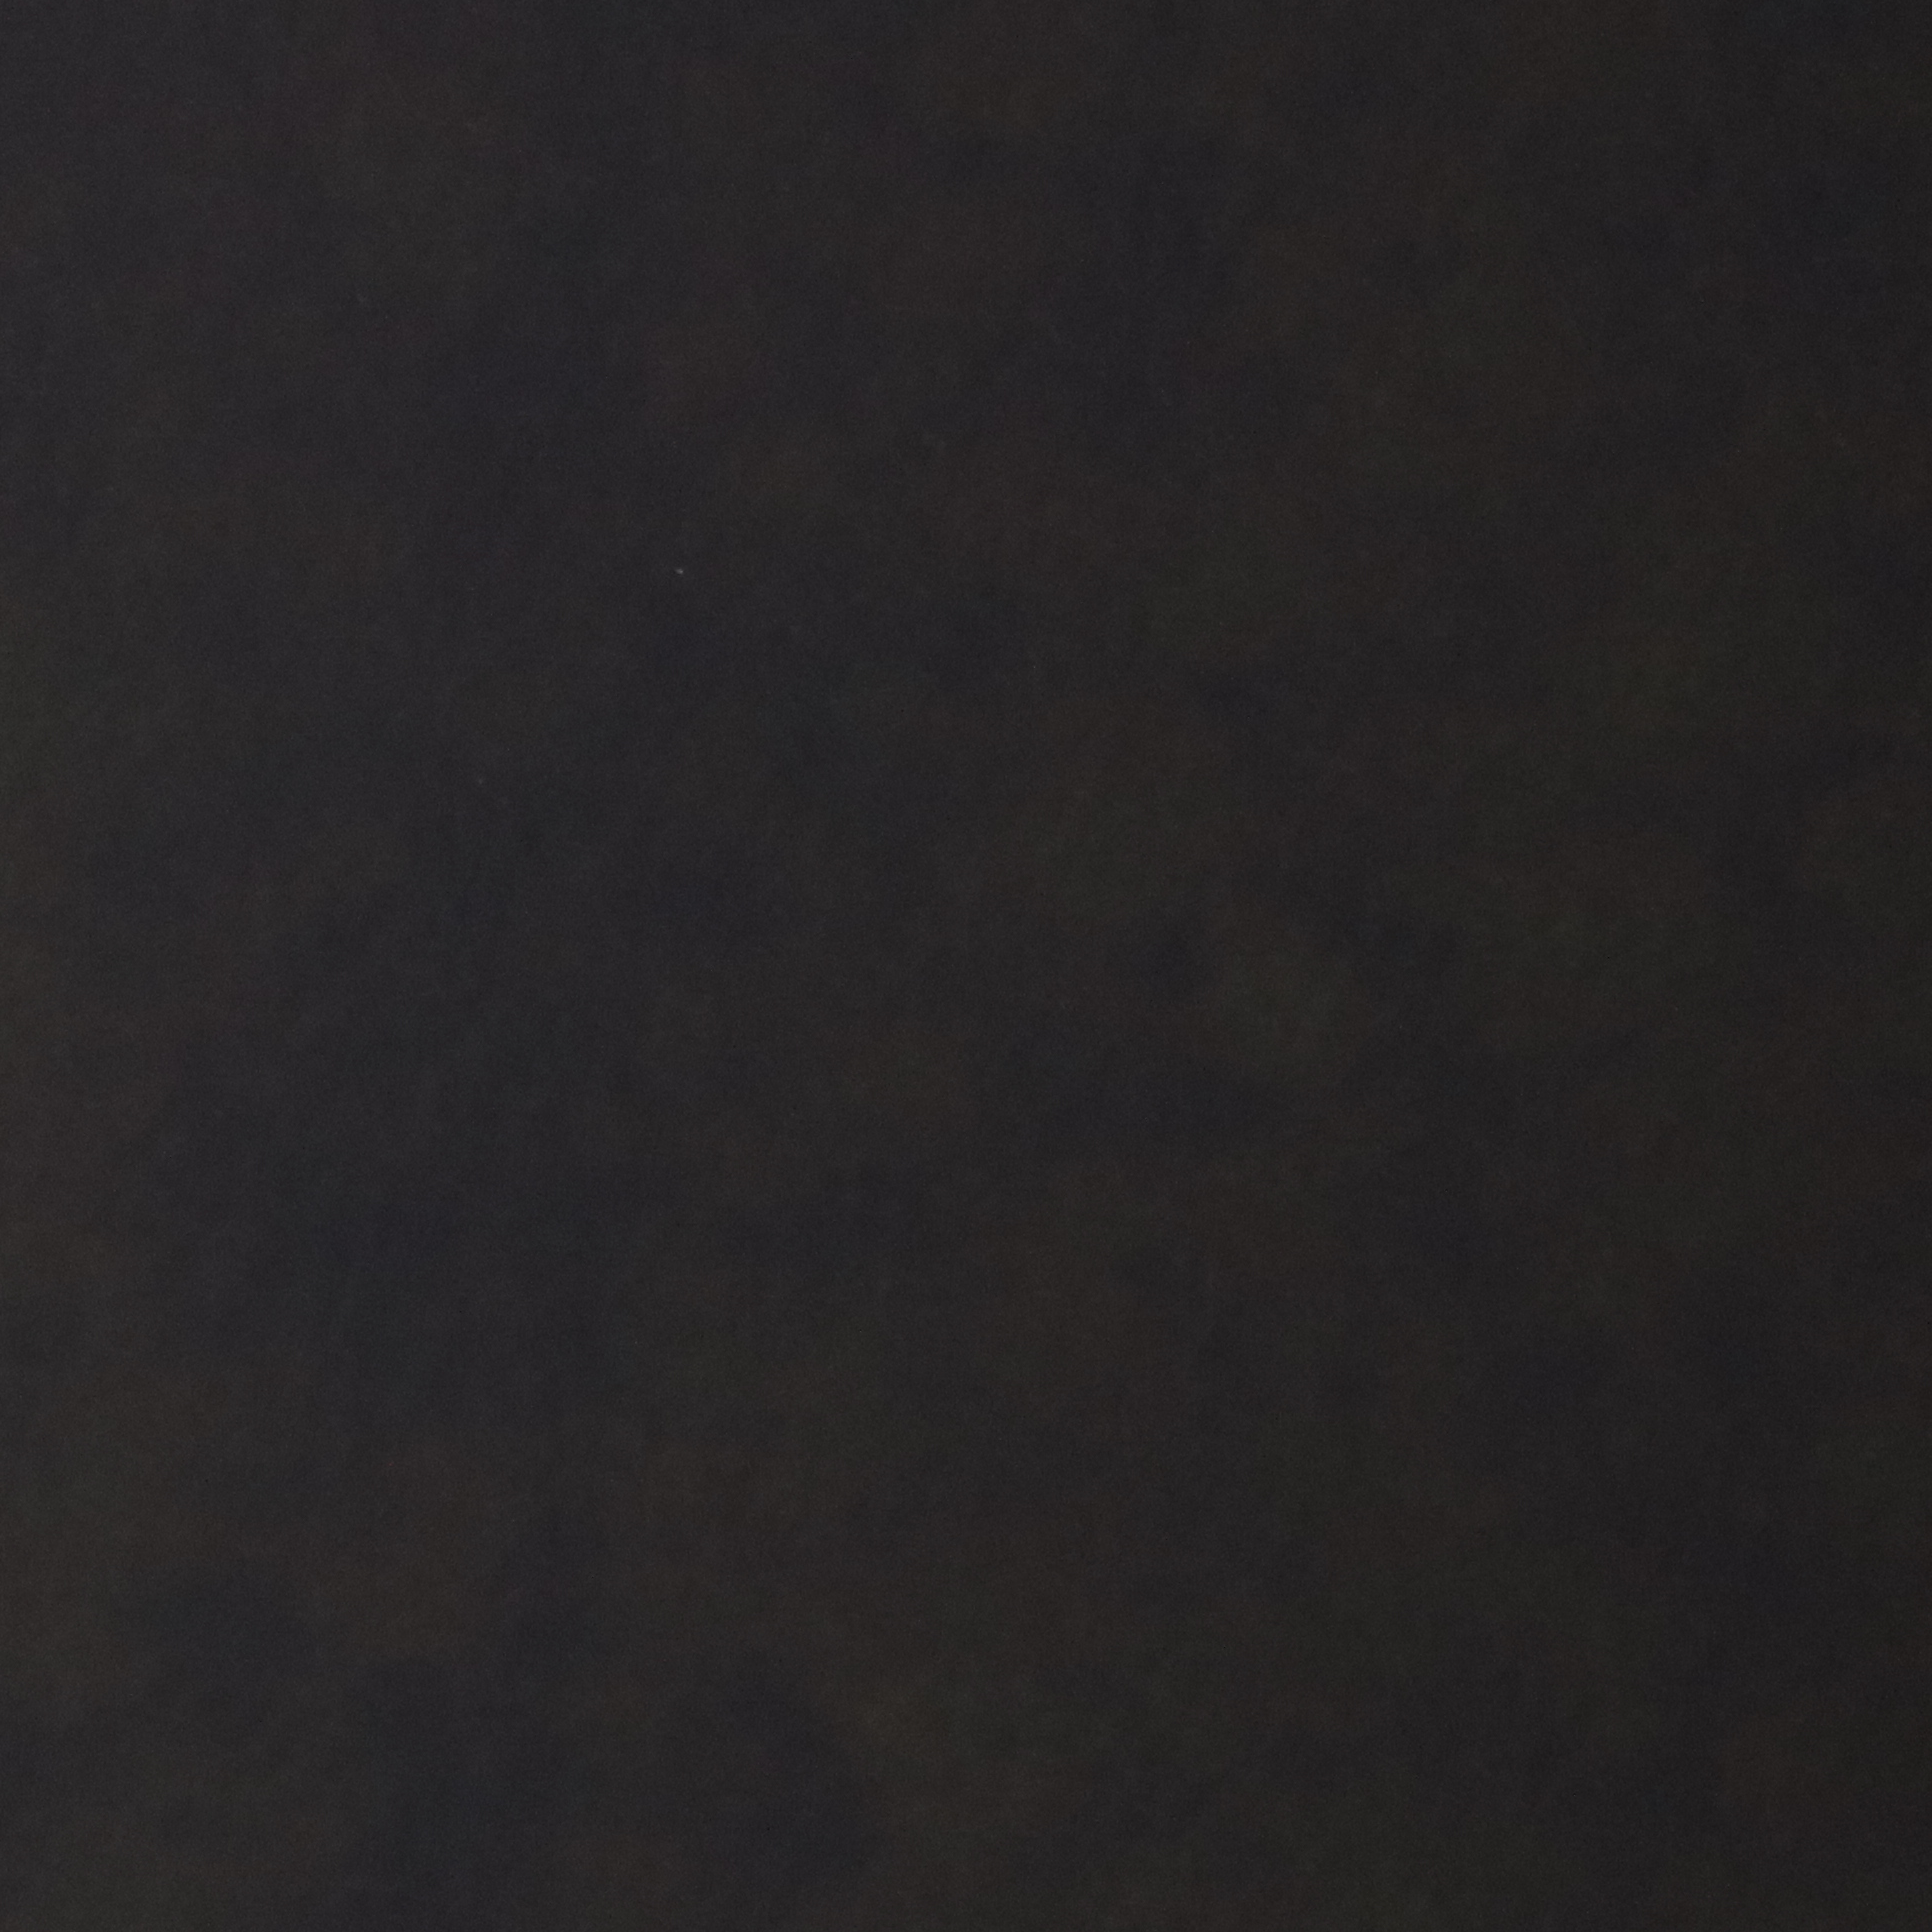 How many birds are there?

0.